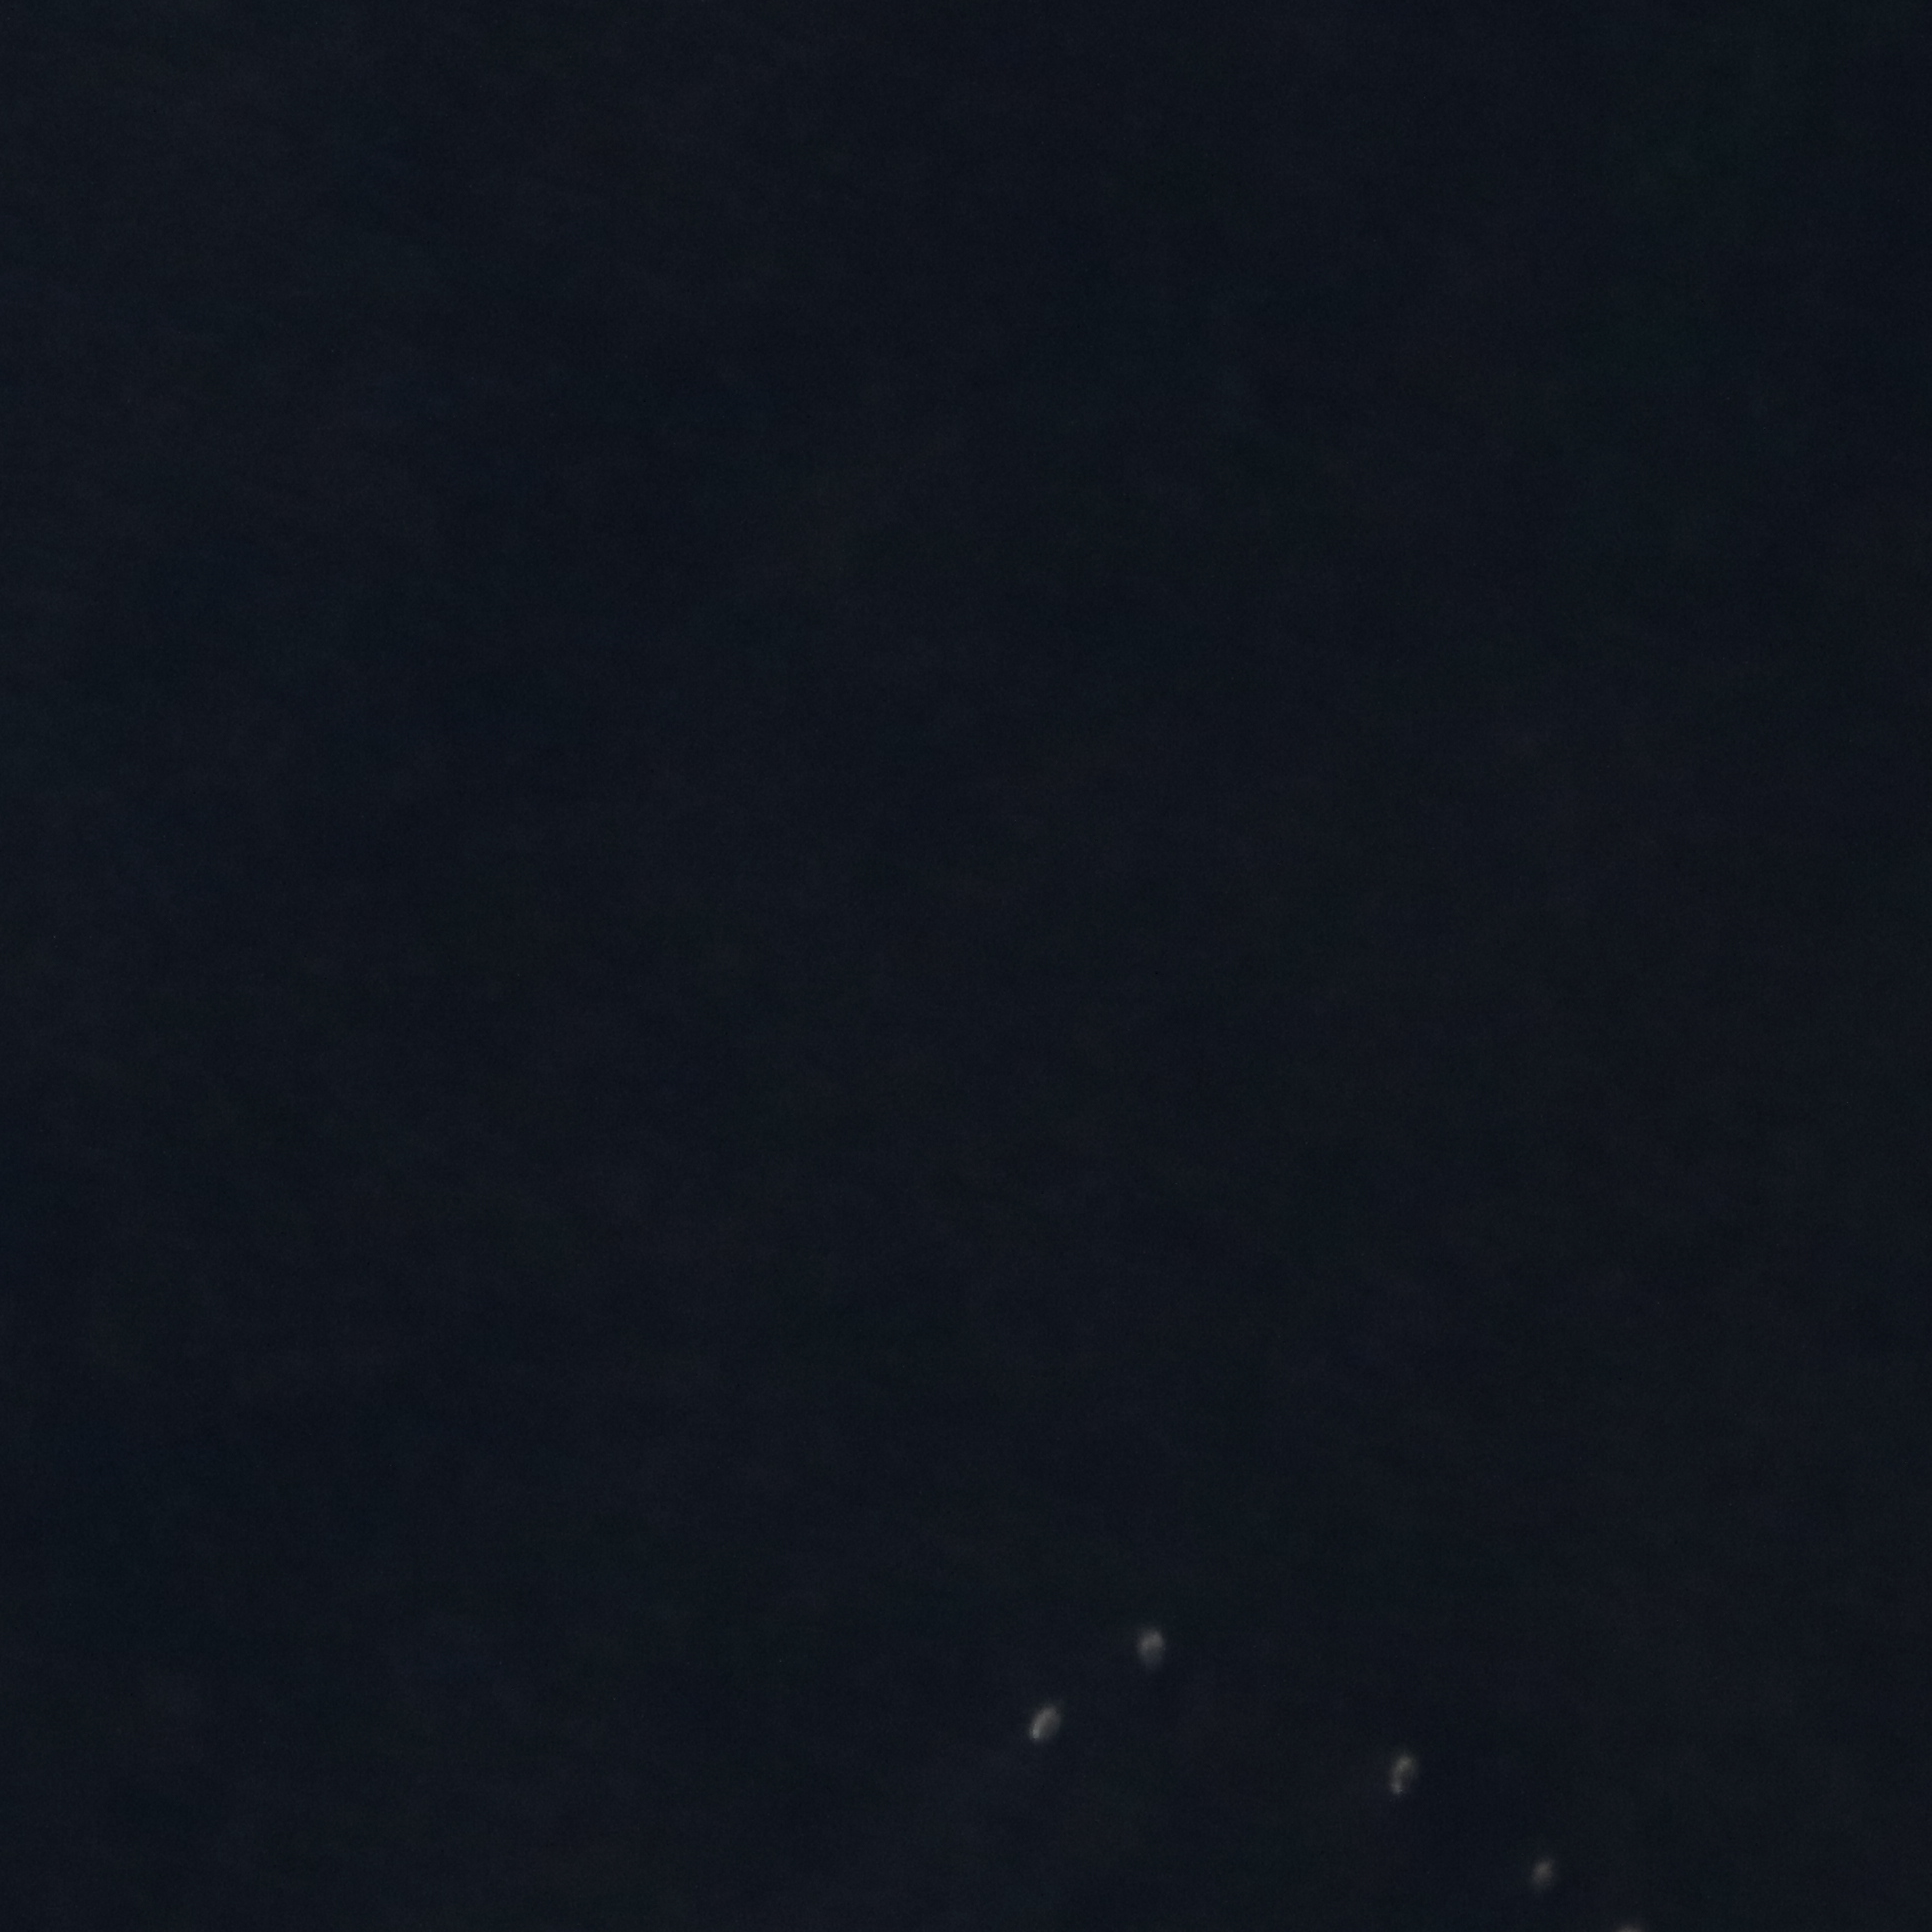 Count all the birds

4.